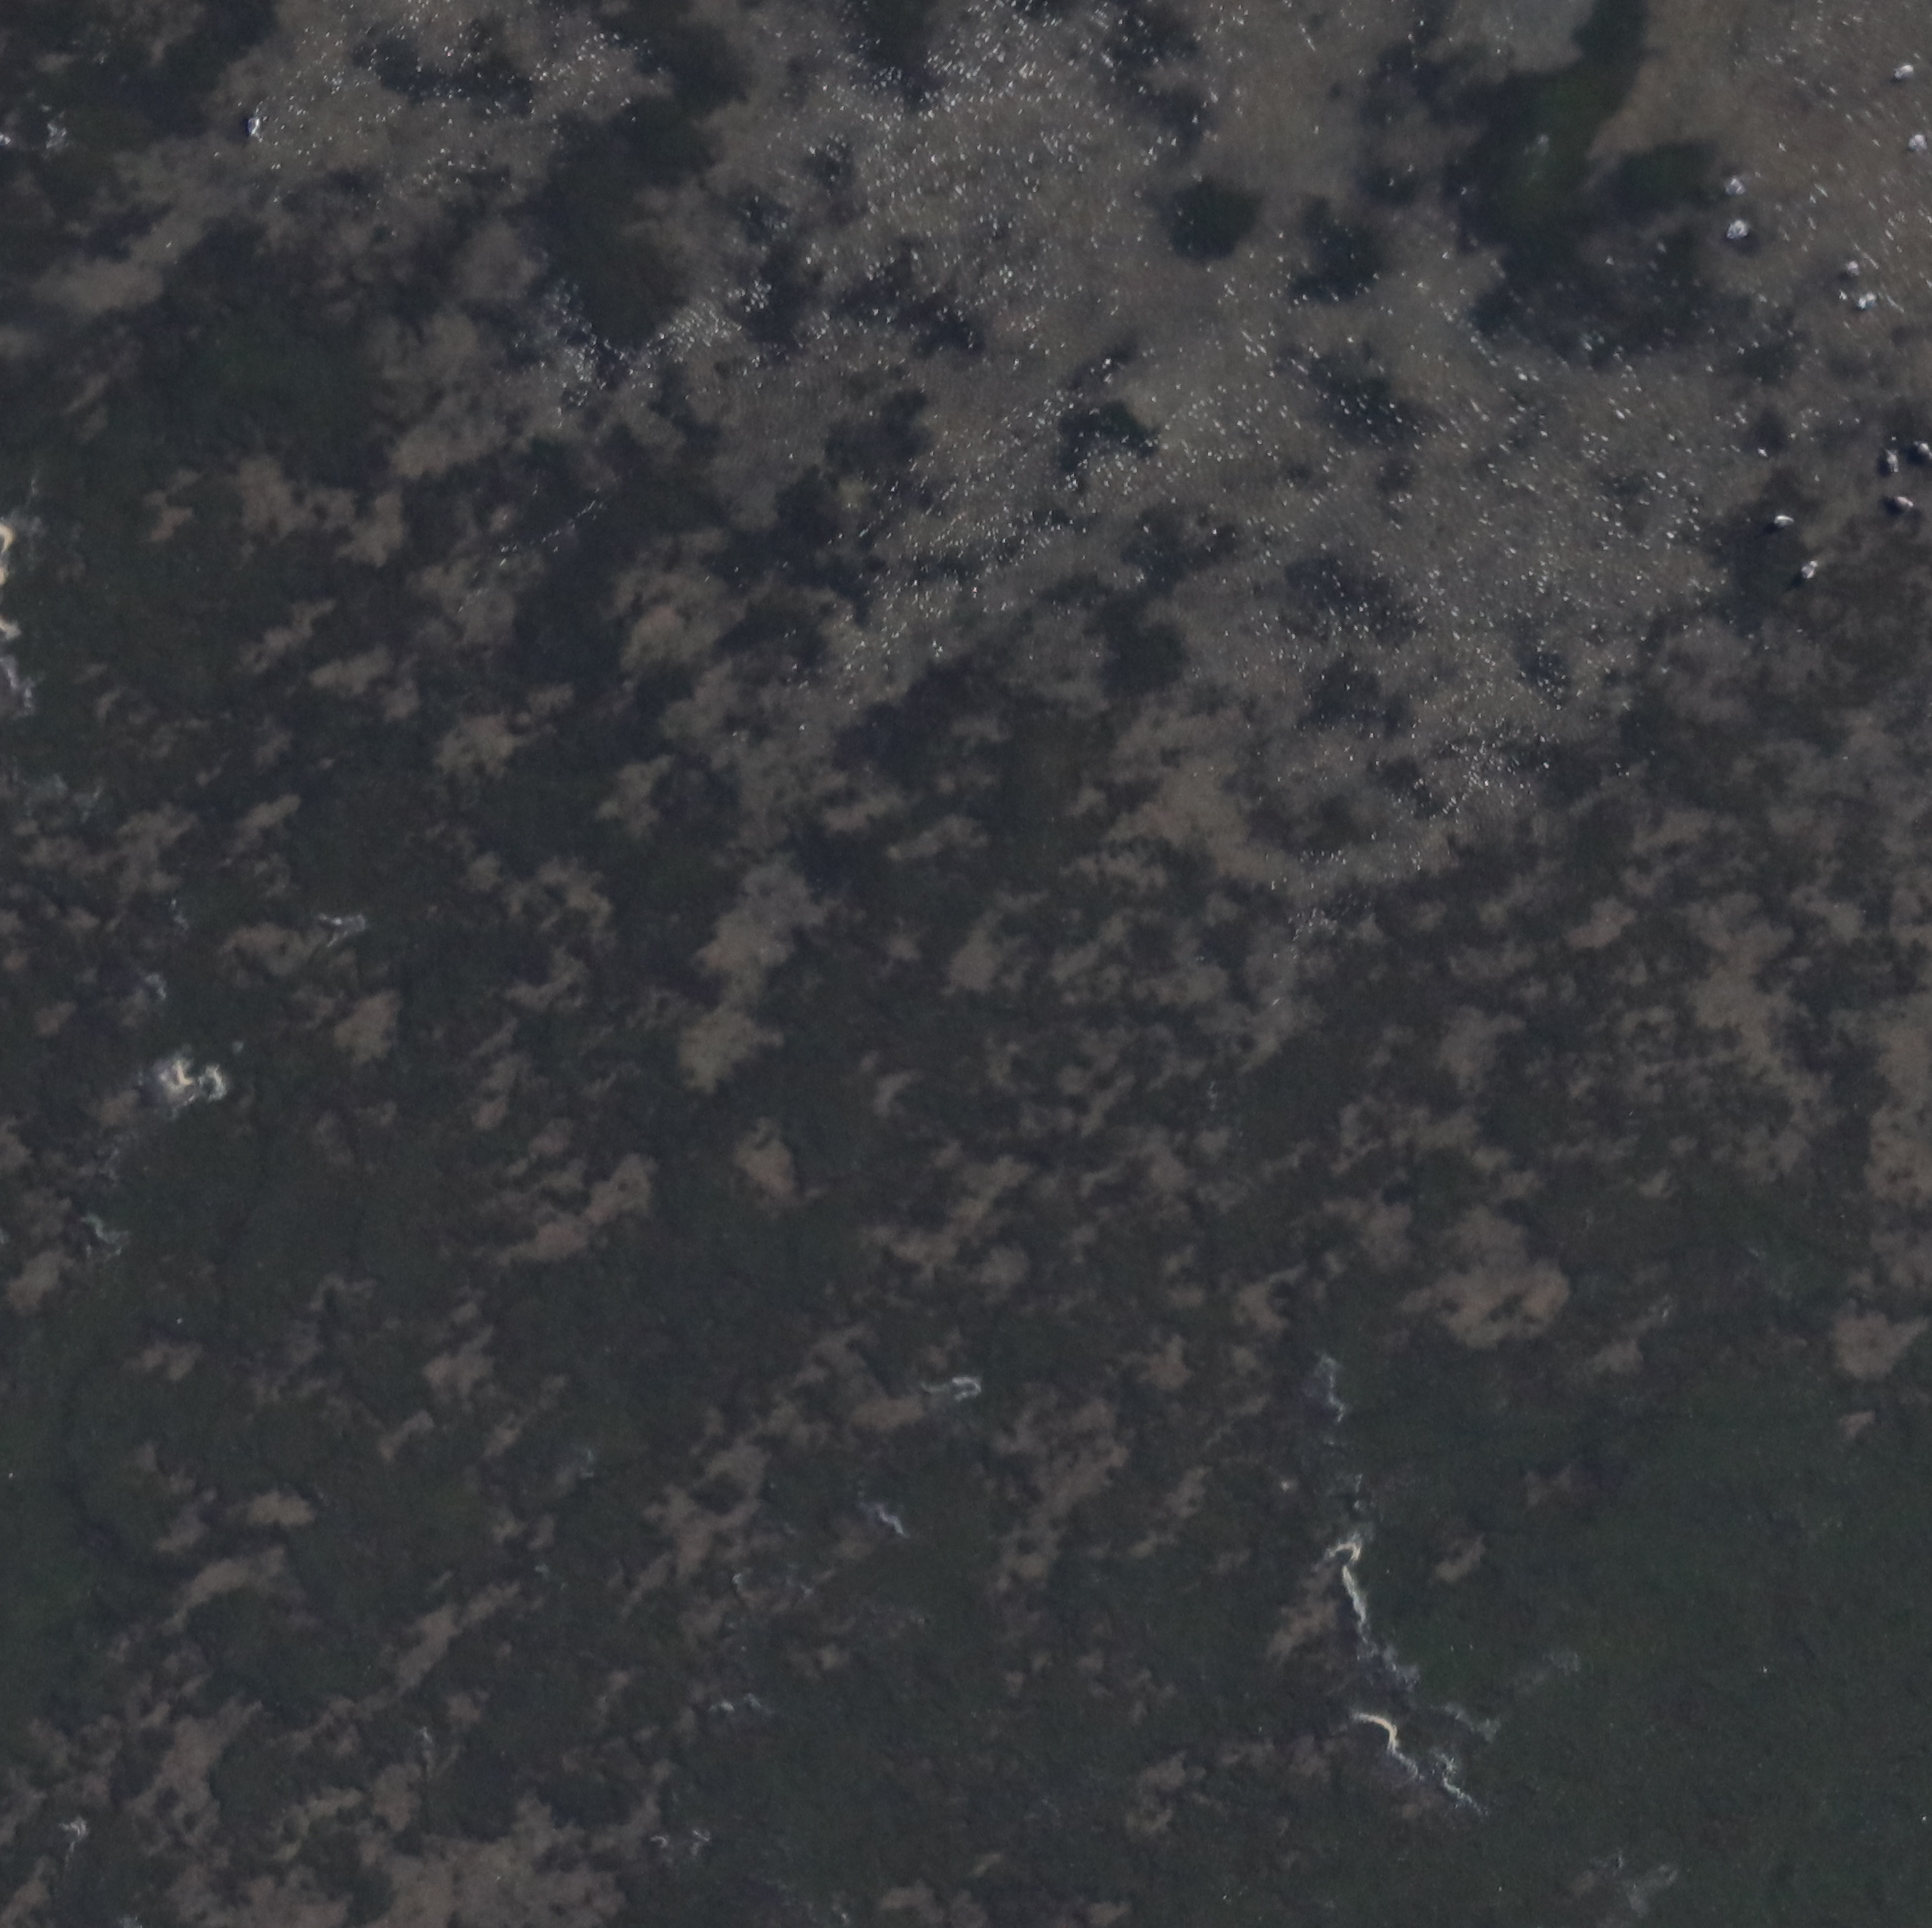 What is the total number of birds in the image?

12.